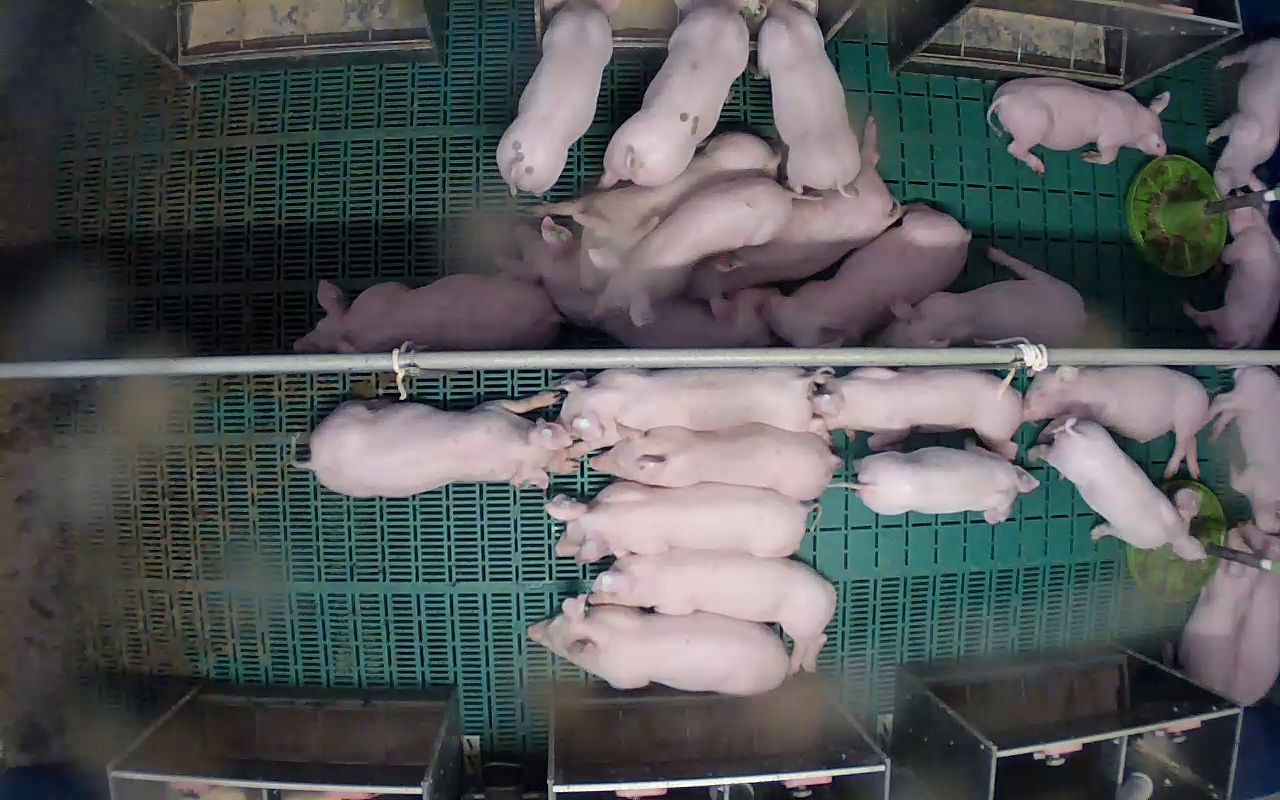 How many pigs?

26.